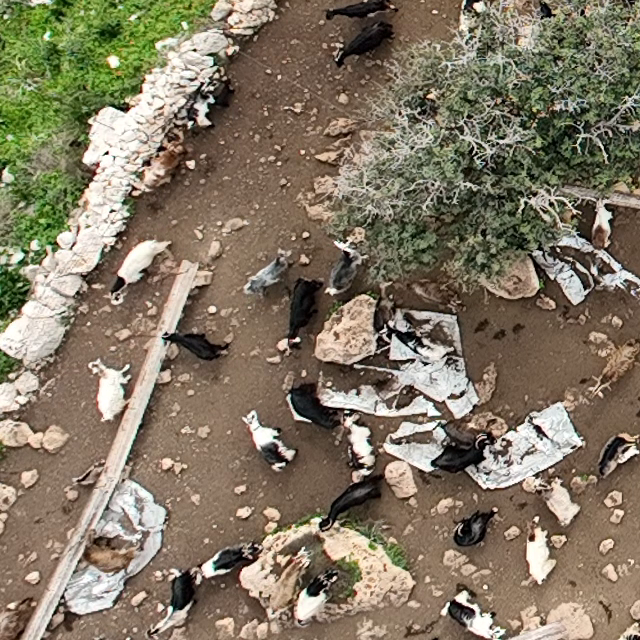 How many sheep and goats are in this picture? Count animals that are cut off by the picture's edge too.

34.